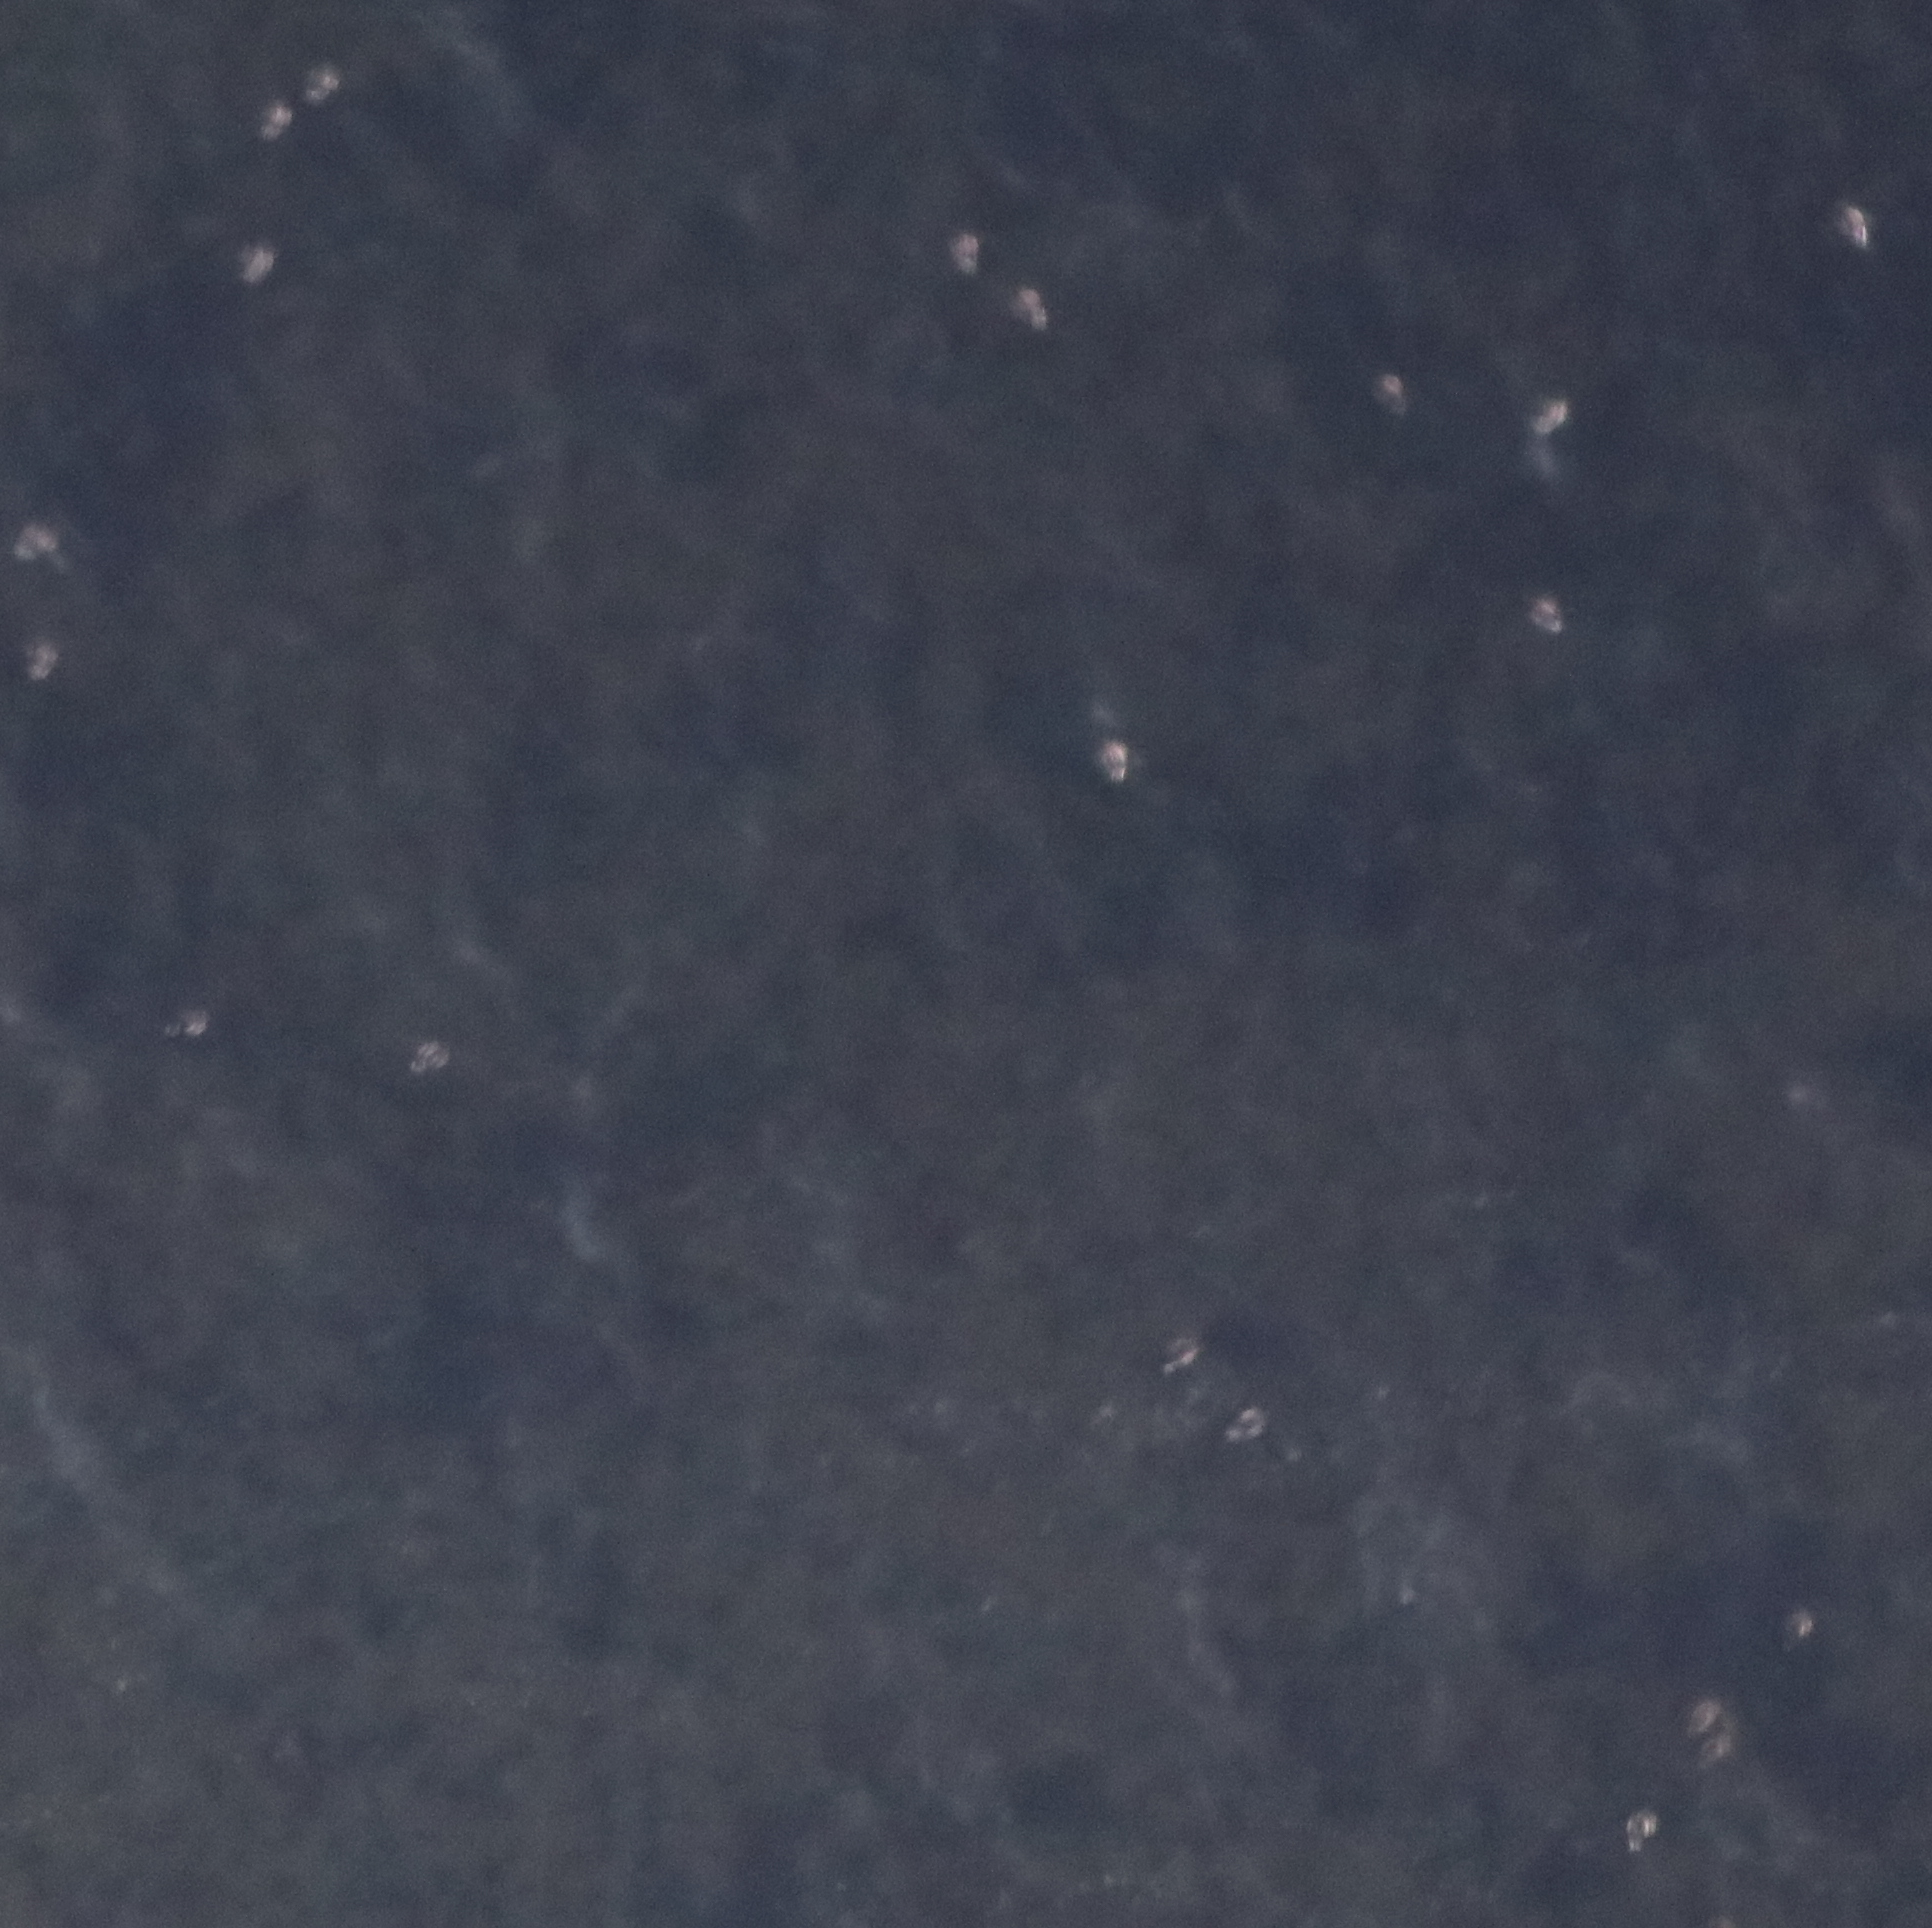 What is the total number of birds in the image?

20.